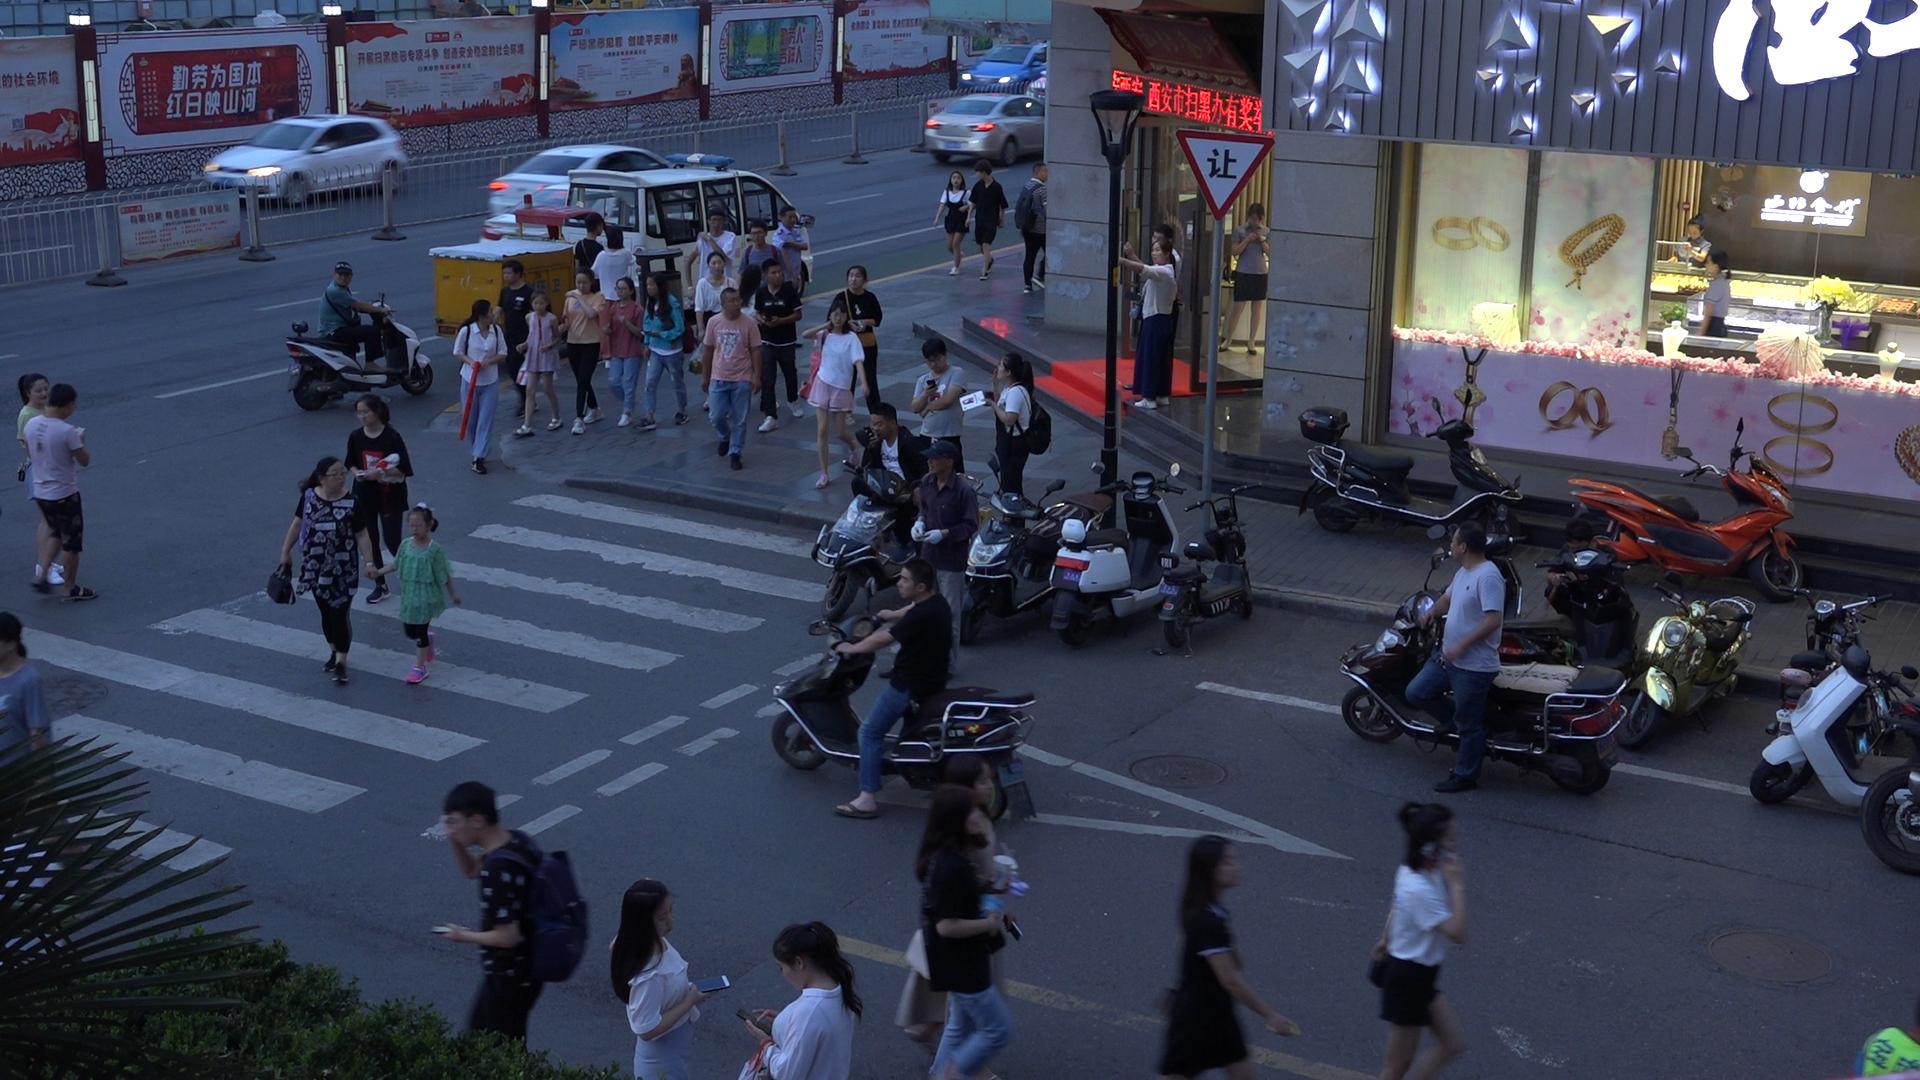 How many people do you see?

44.